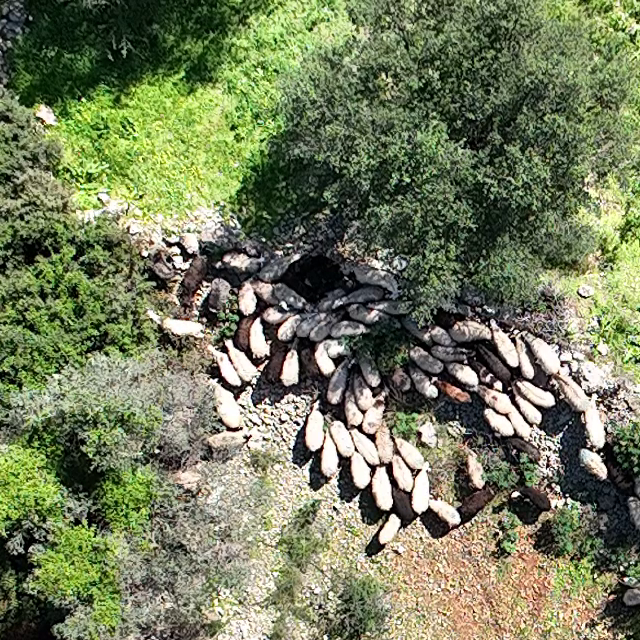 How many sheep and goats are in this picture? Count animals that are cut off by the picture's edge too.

77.